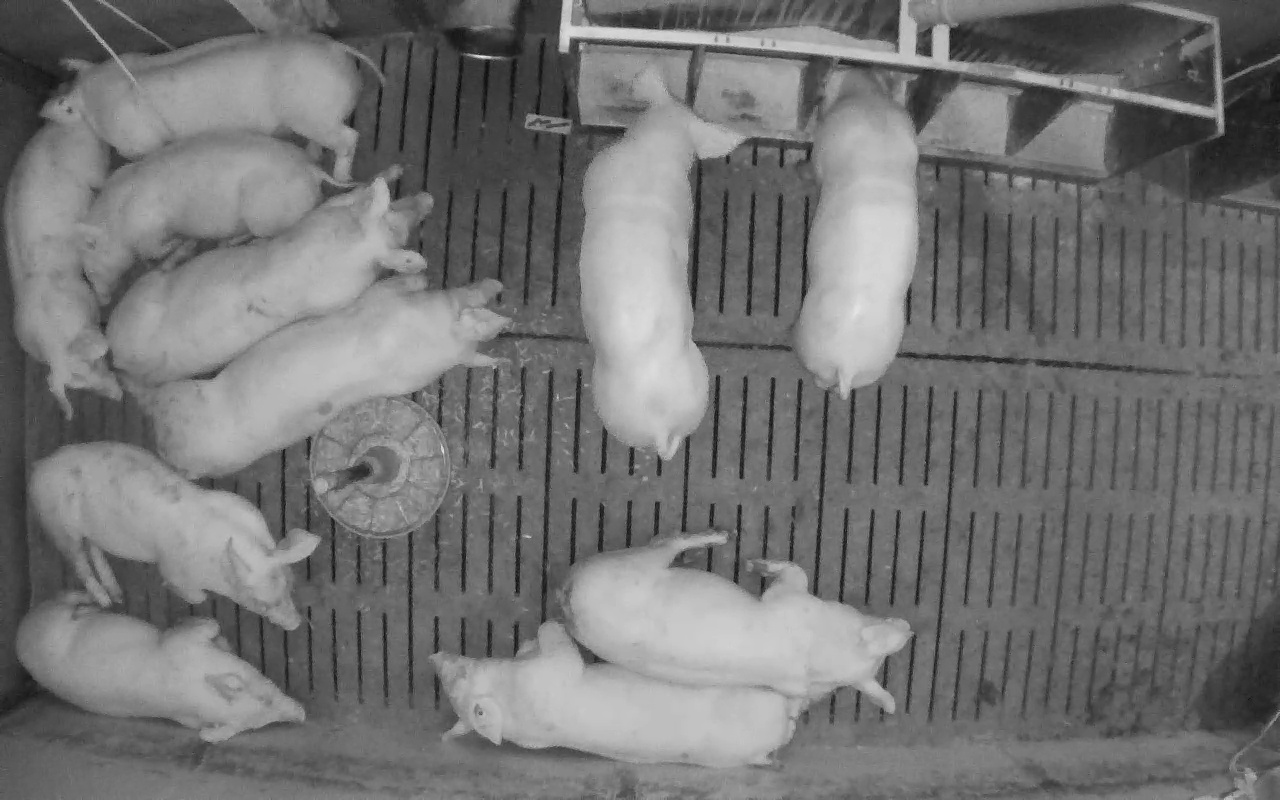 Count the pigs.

11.